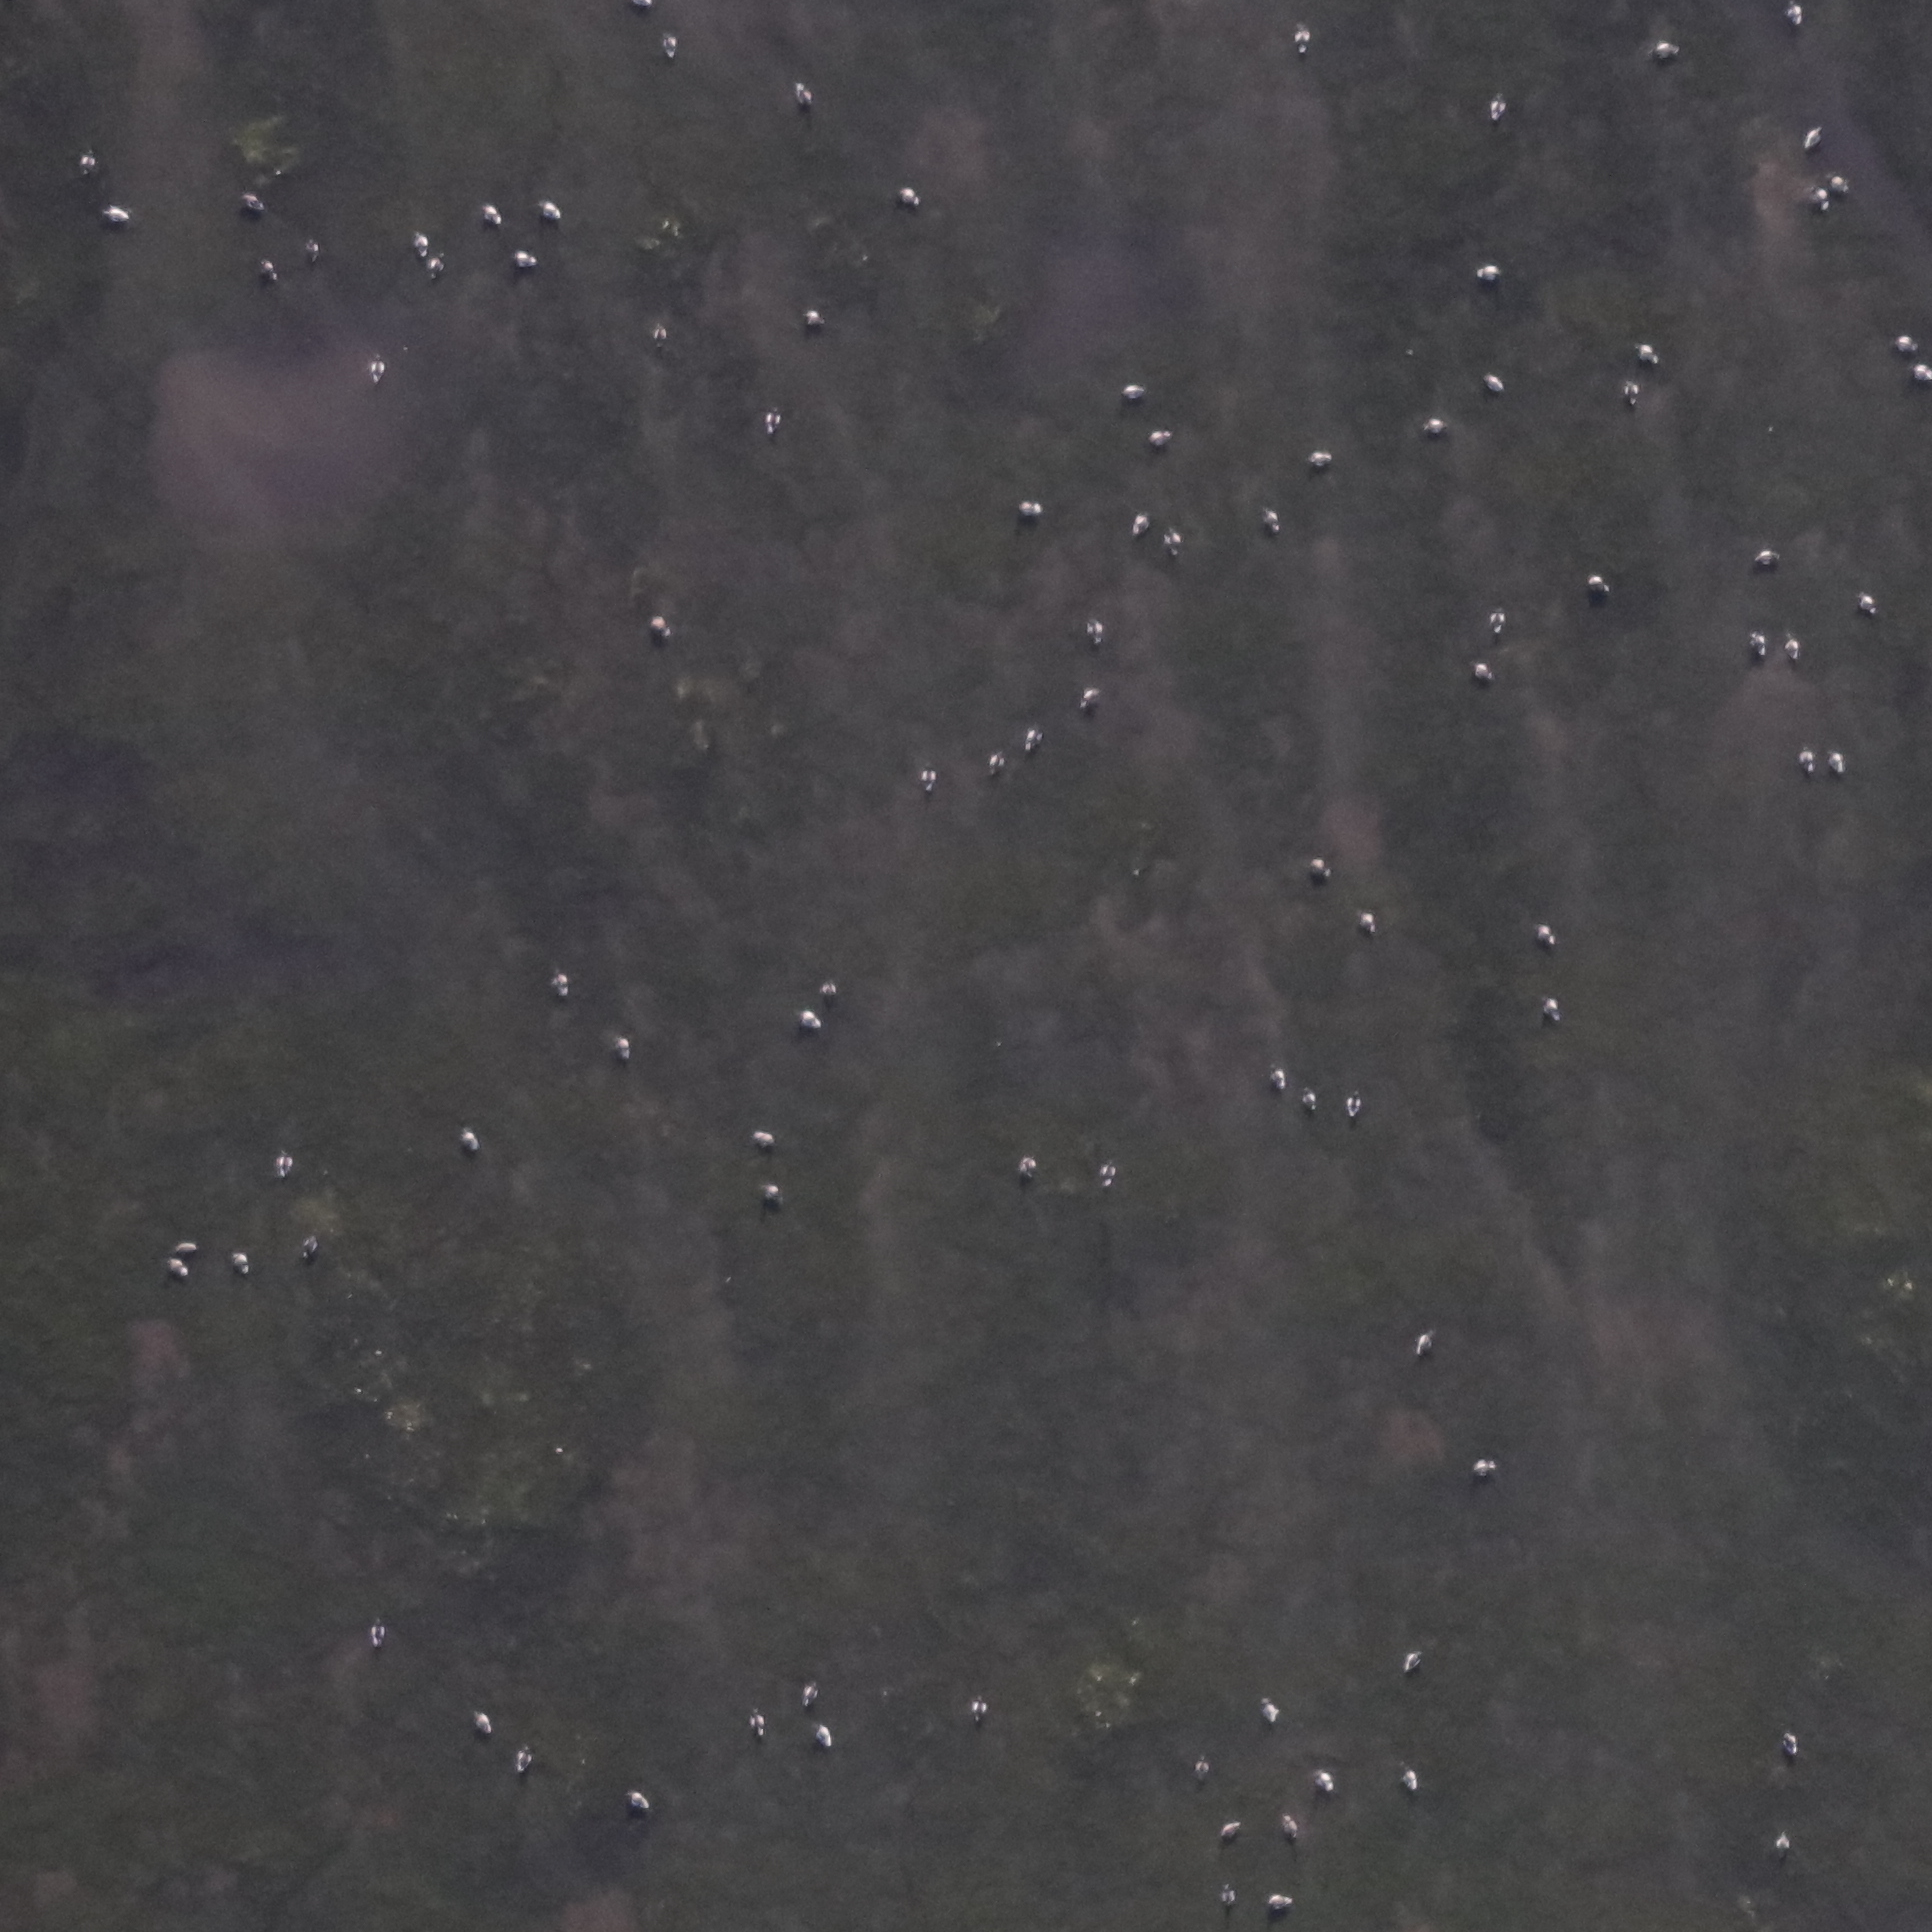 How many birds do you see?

95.